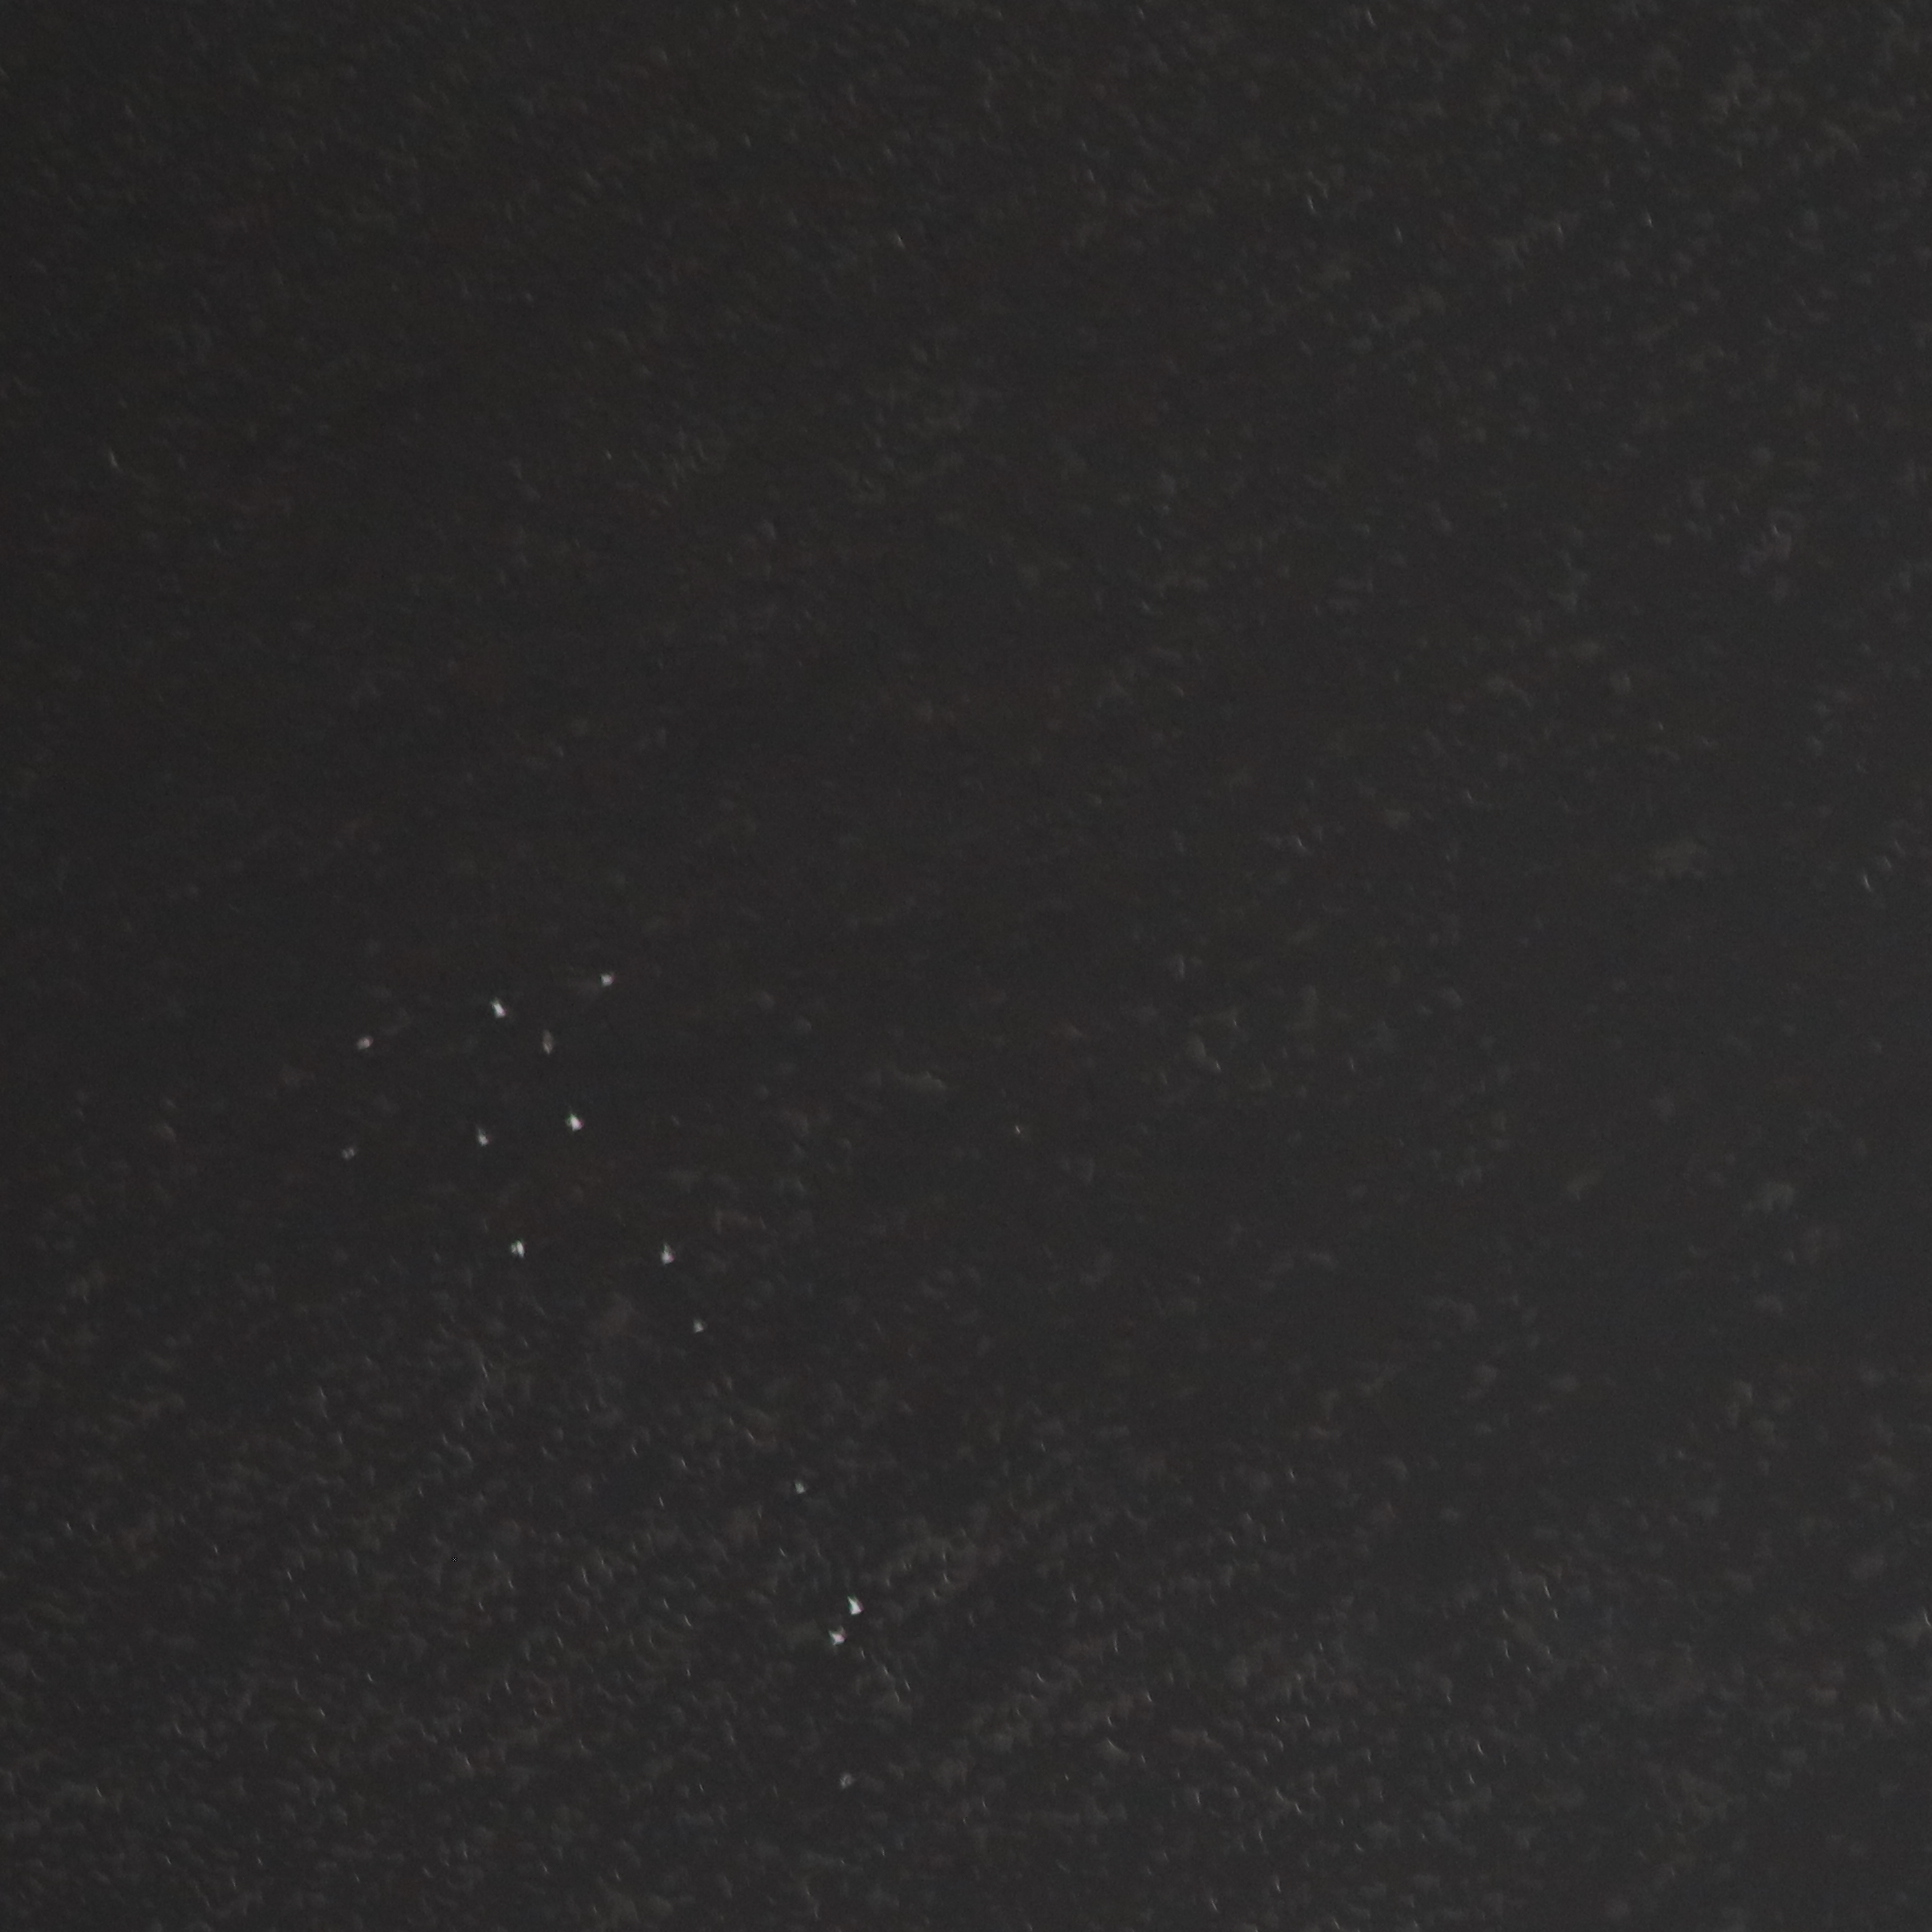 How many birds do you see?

13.